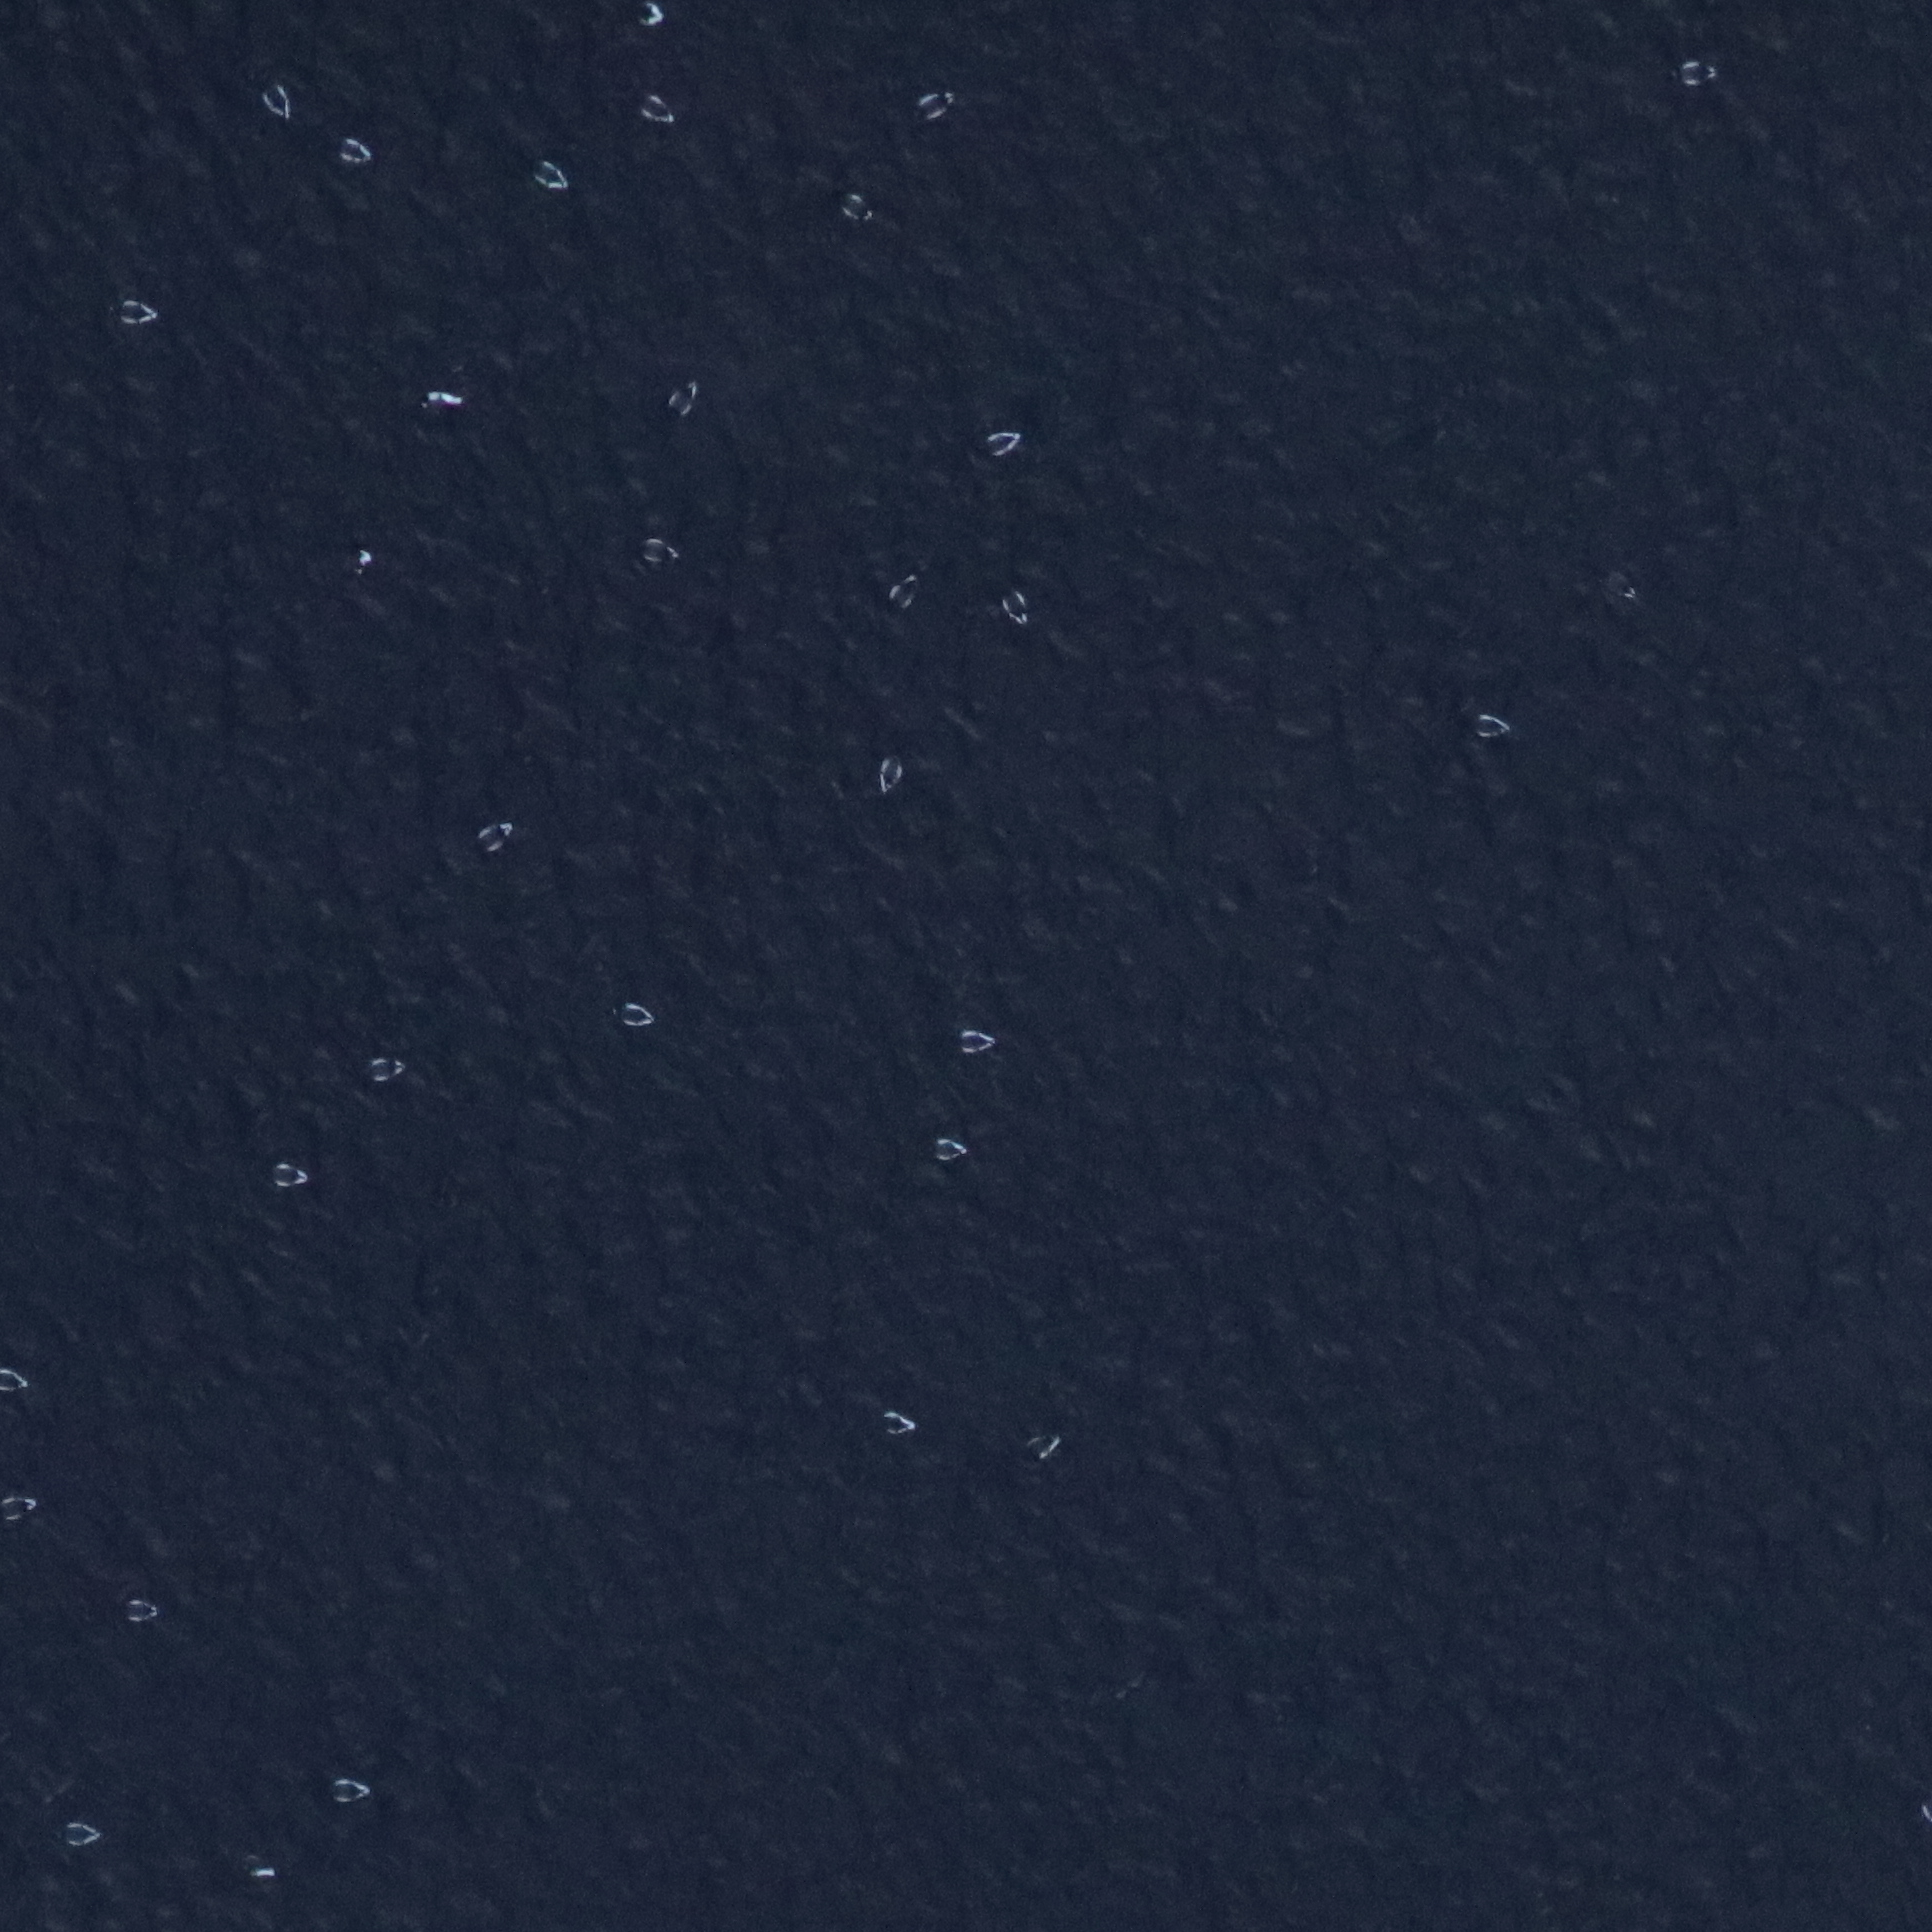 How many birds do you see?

33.